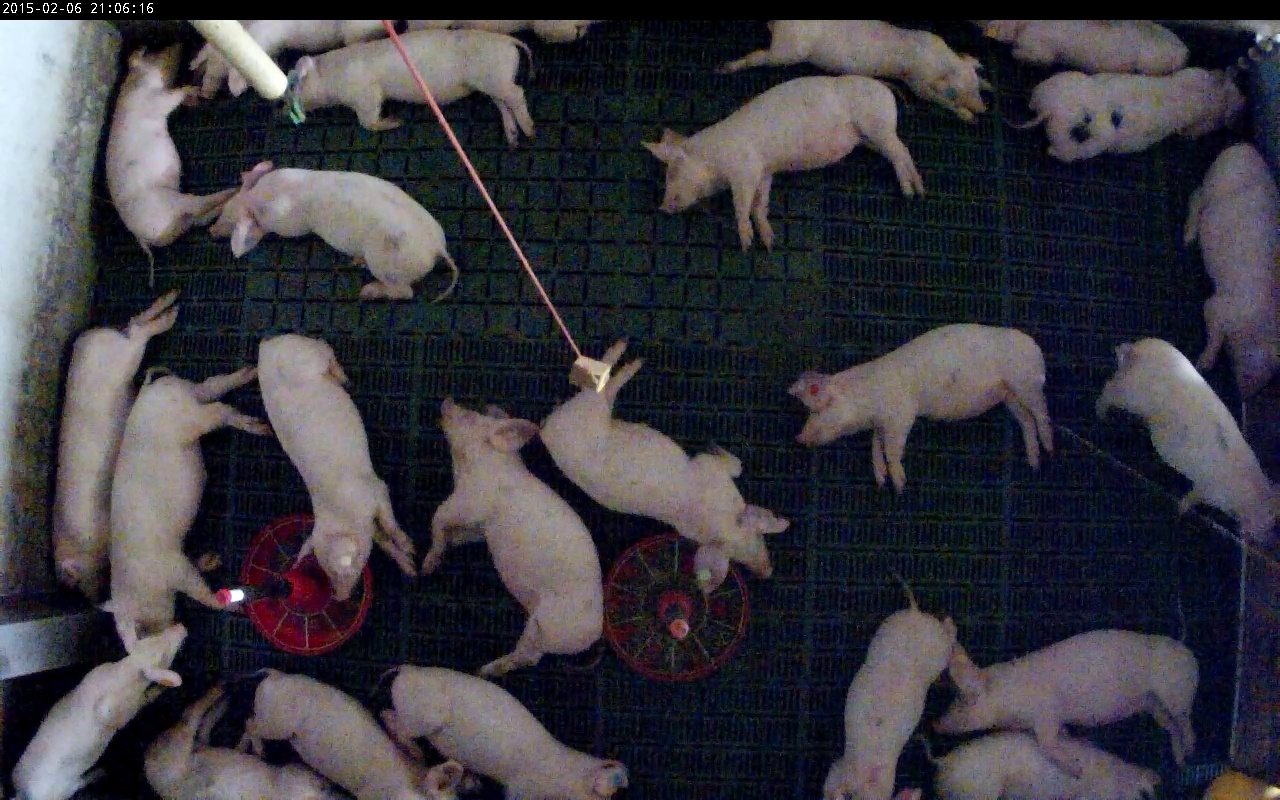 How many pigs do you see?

24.